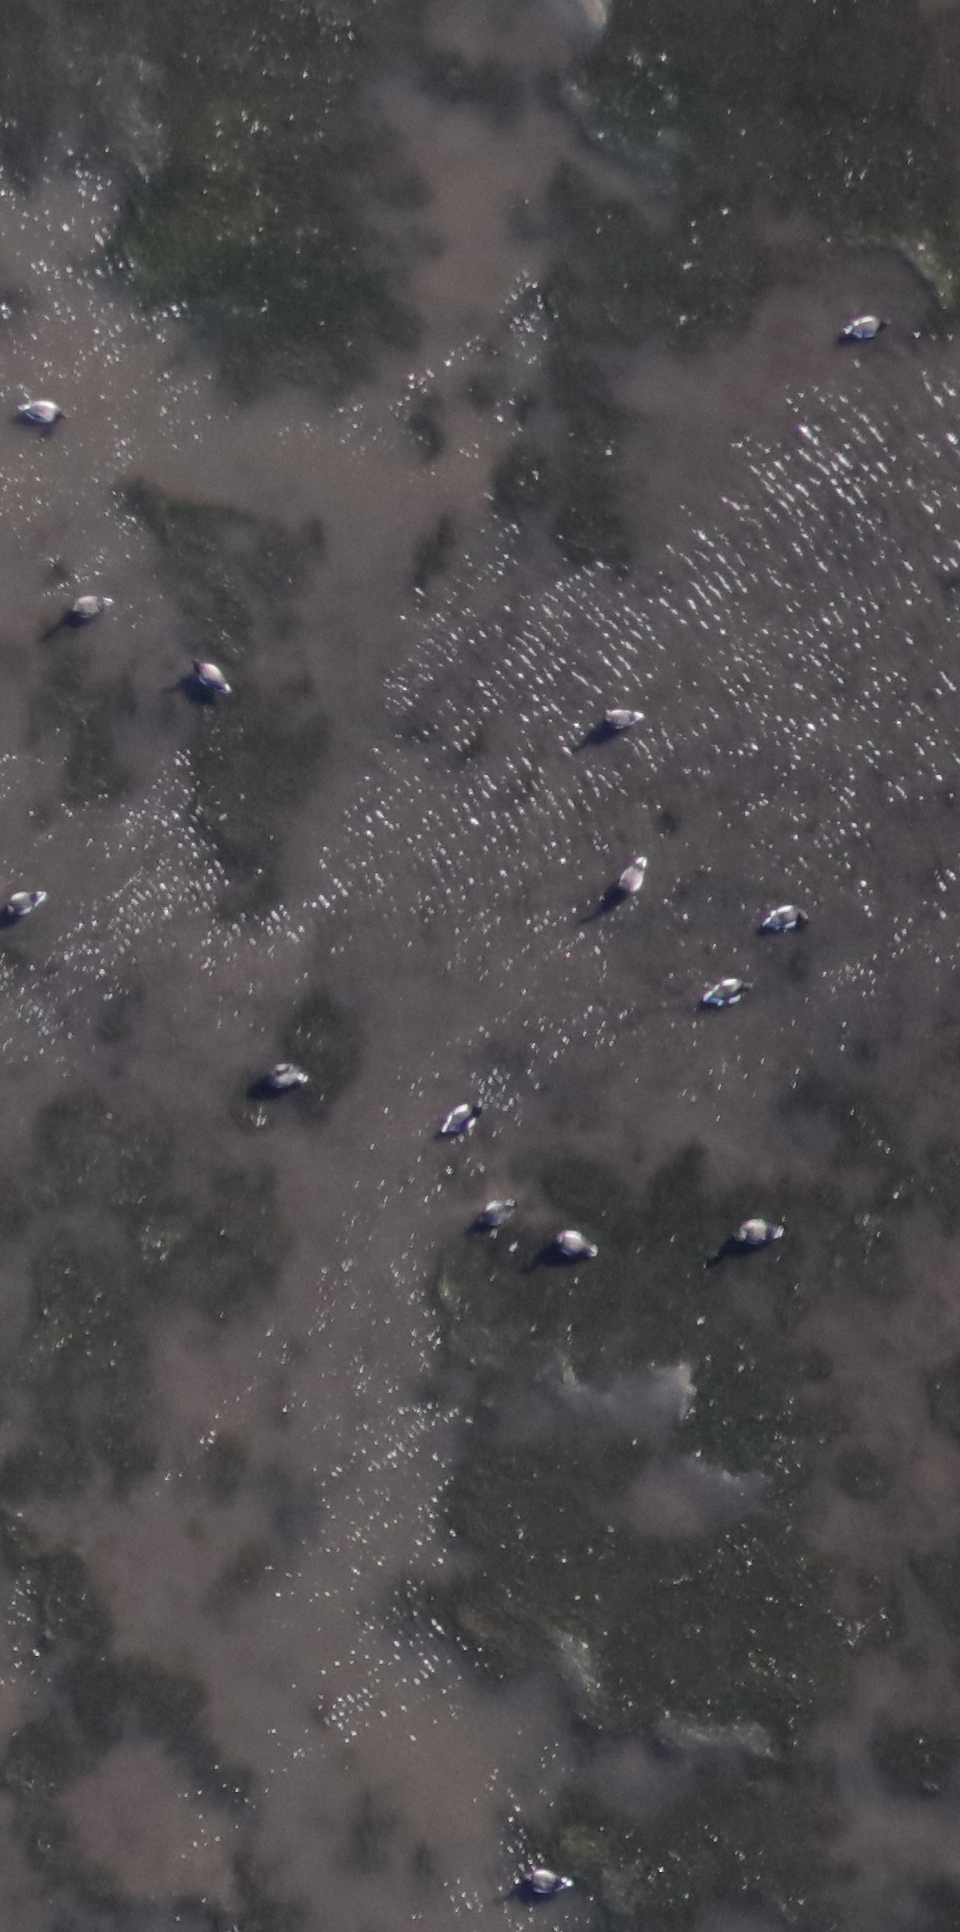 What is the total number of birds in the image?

15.